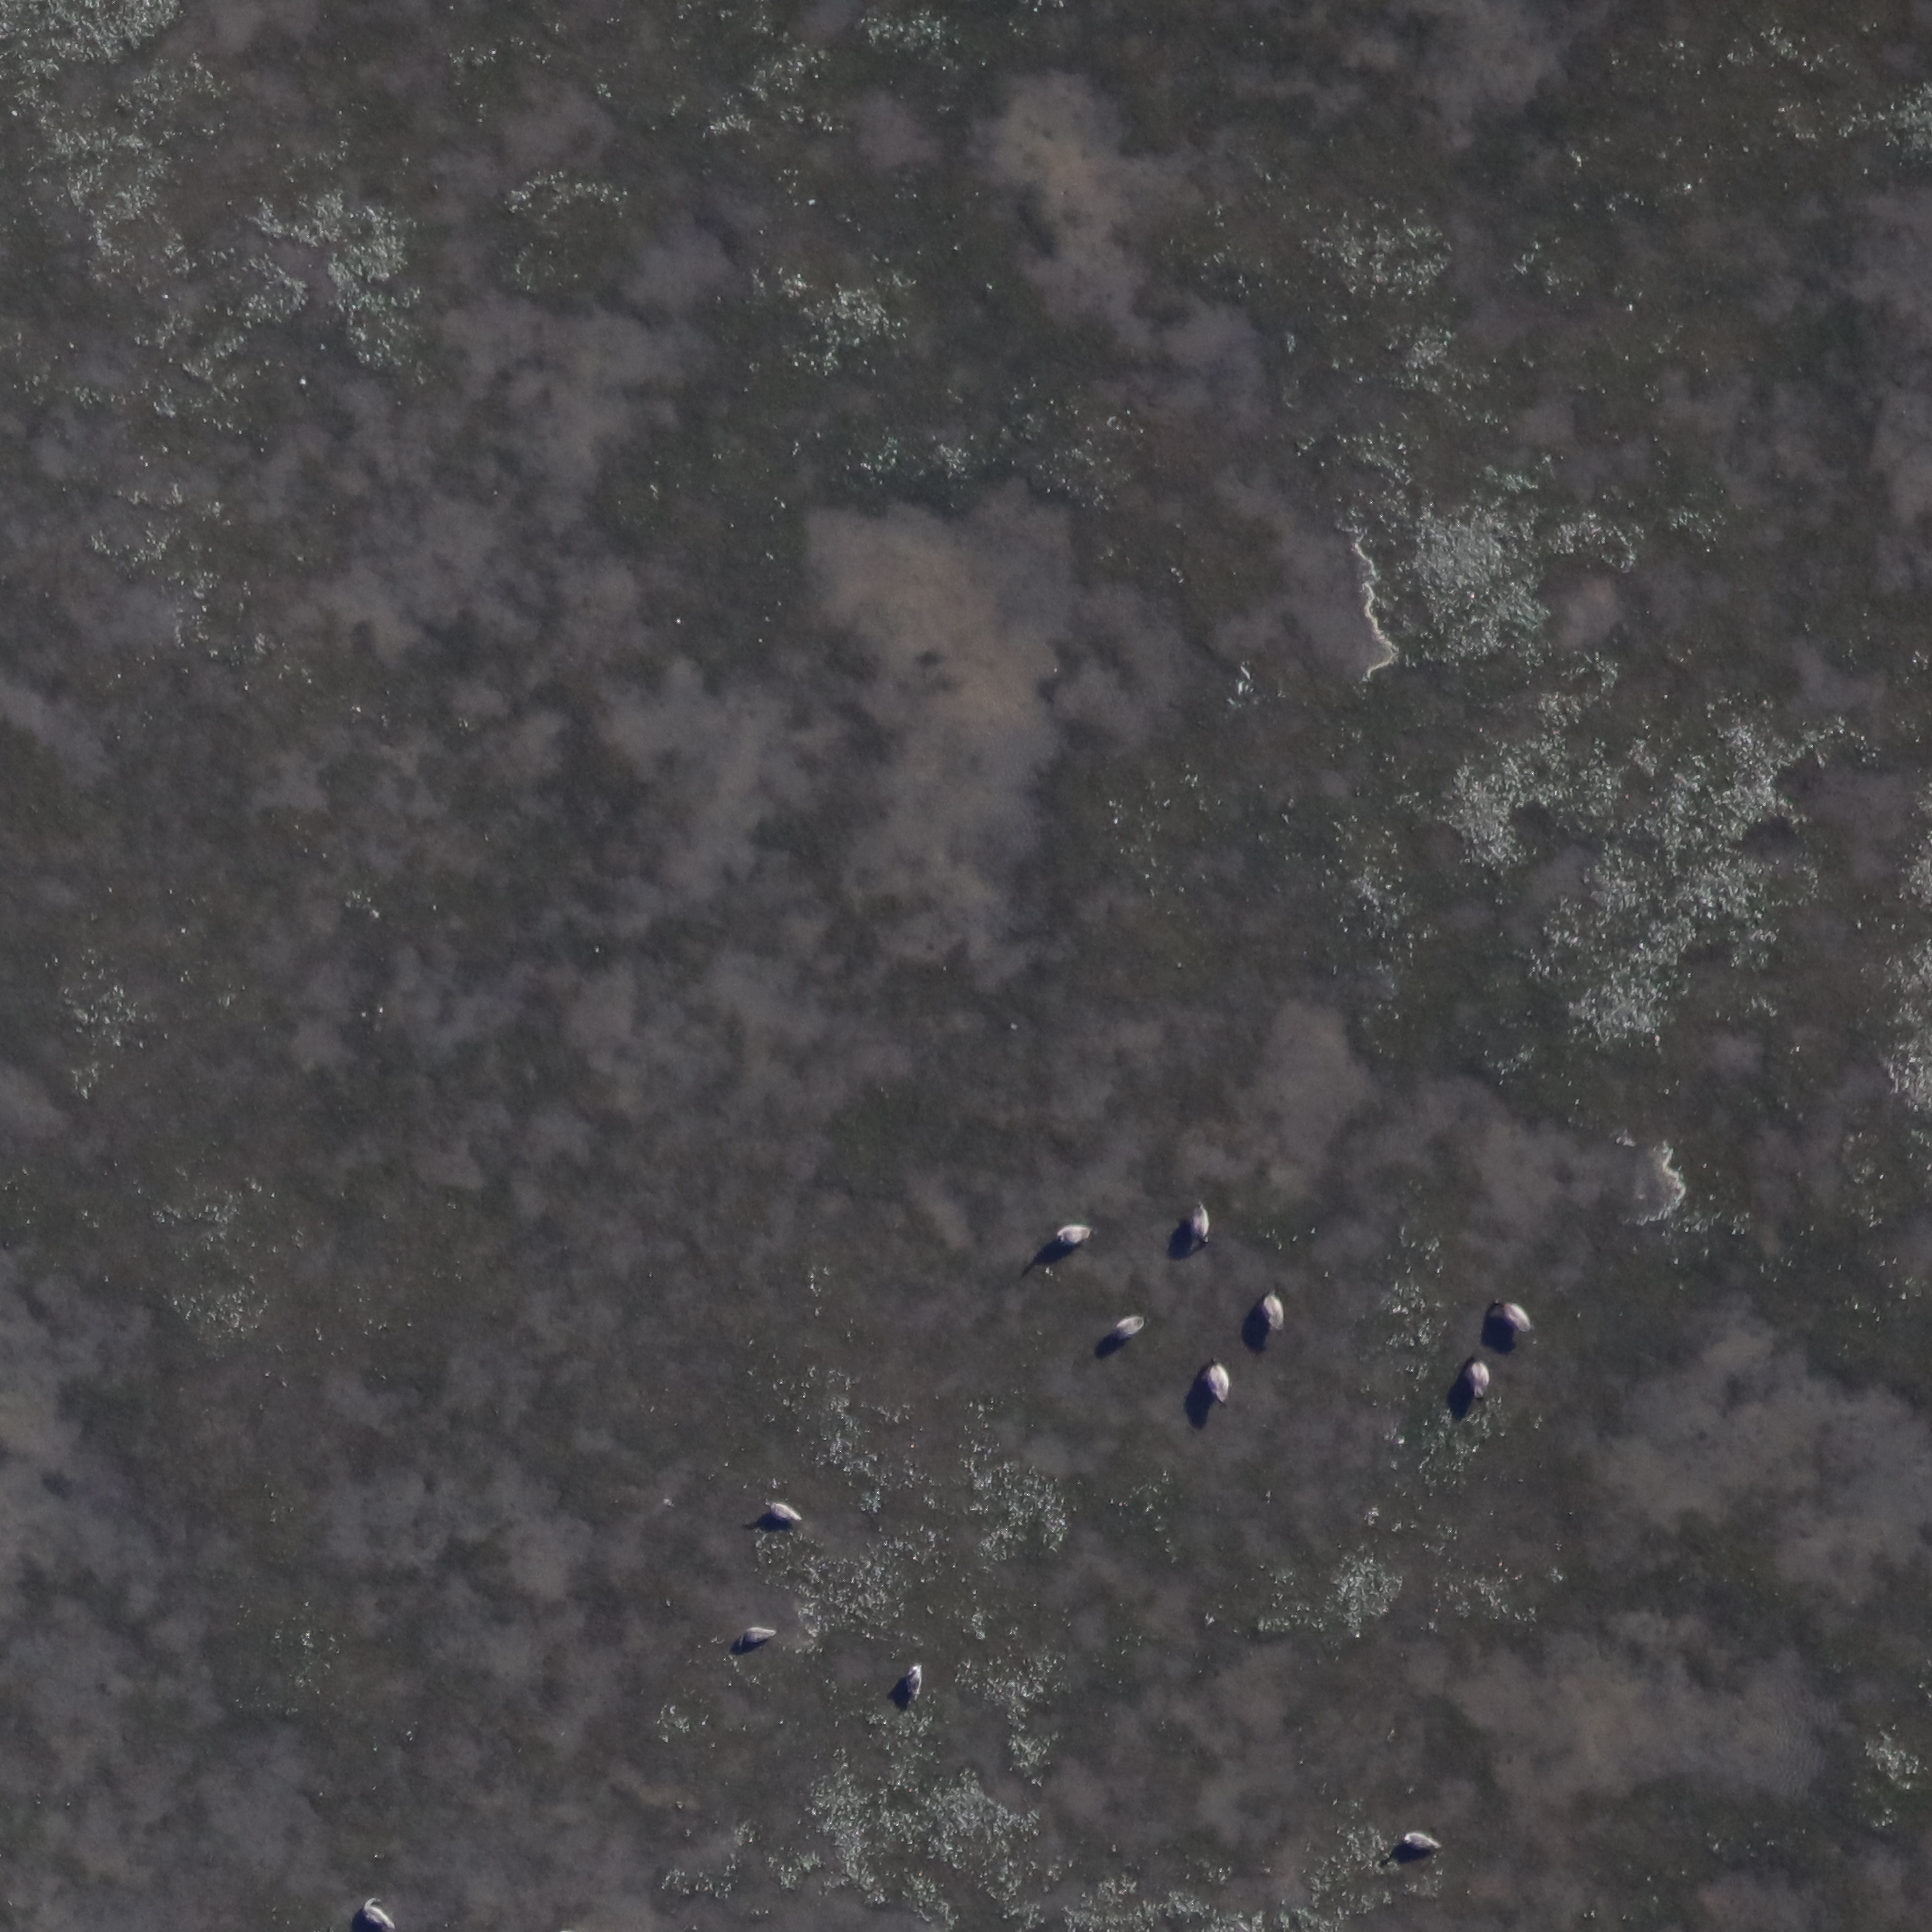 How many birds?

12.